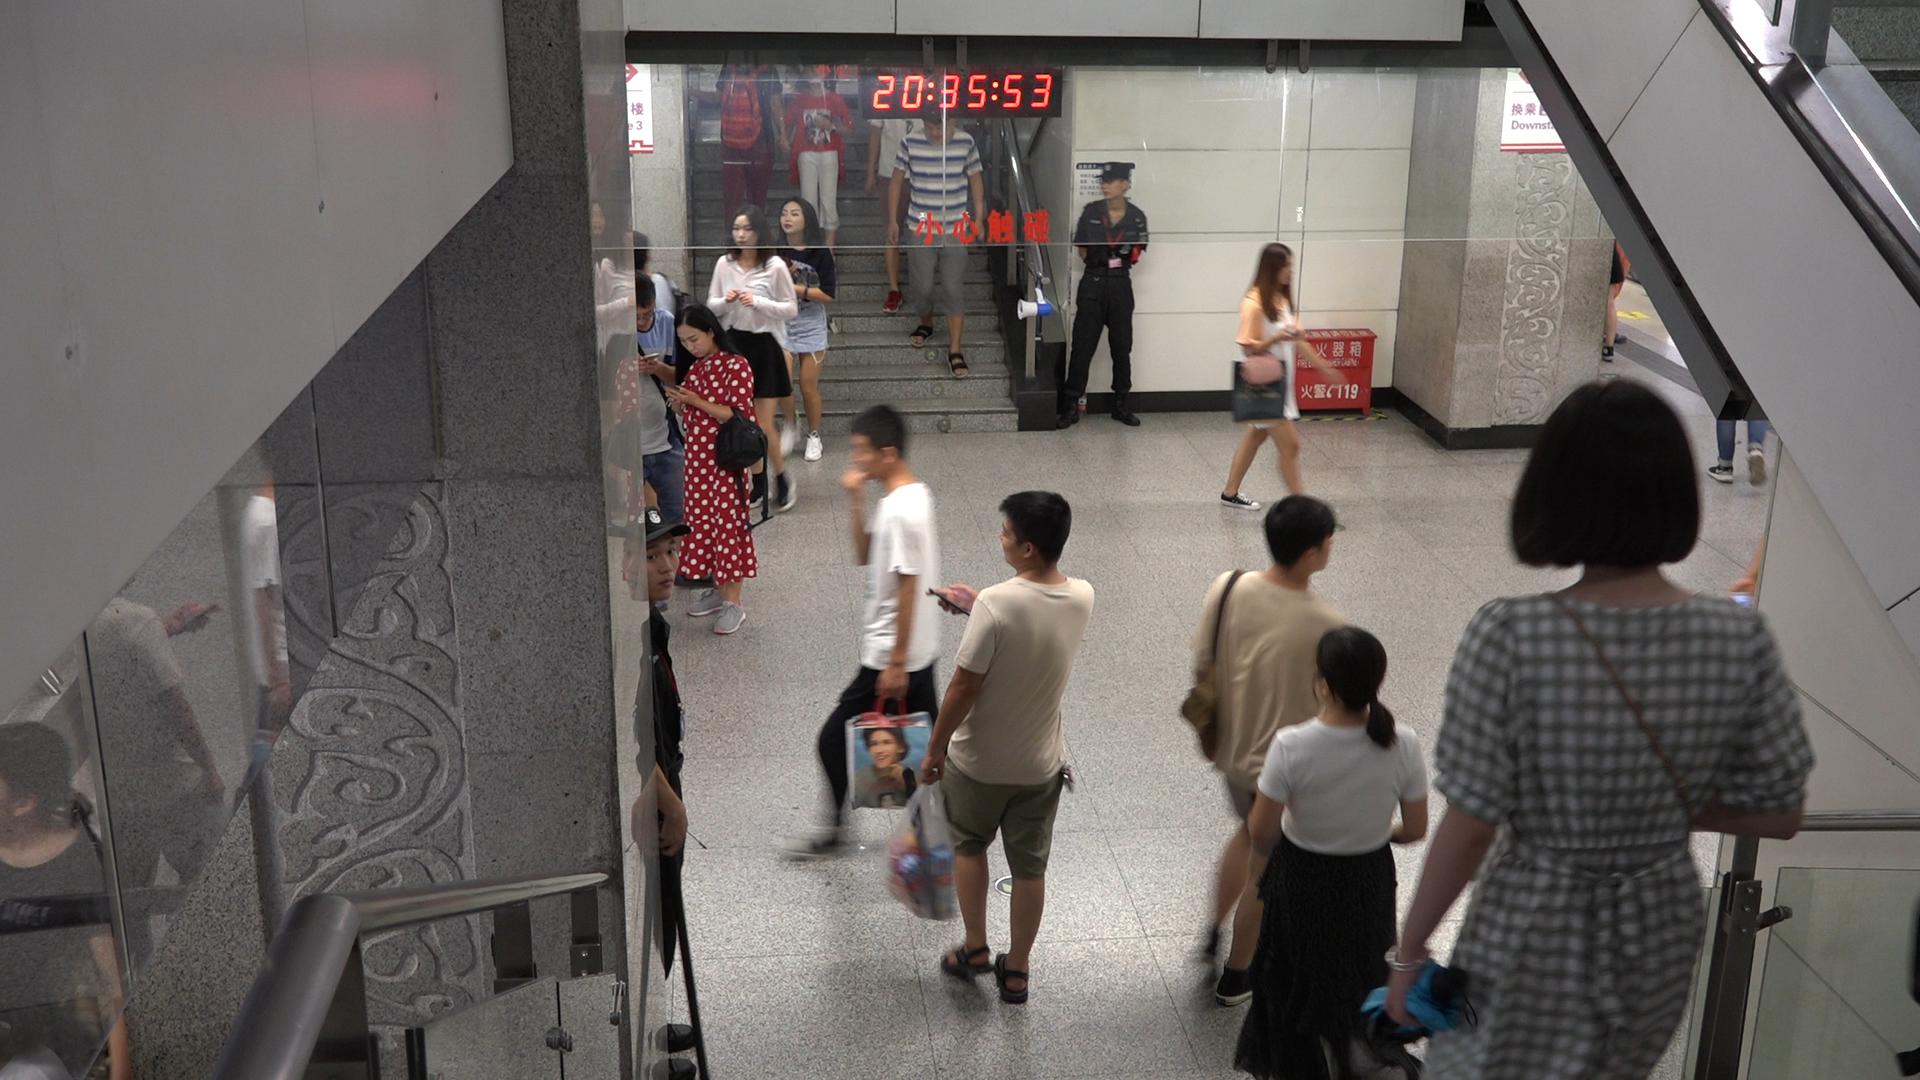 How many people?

17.